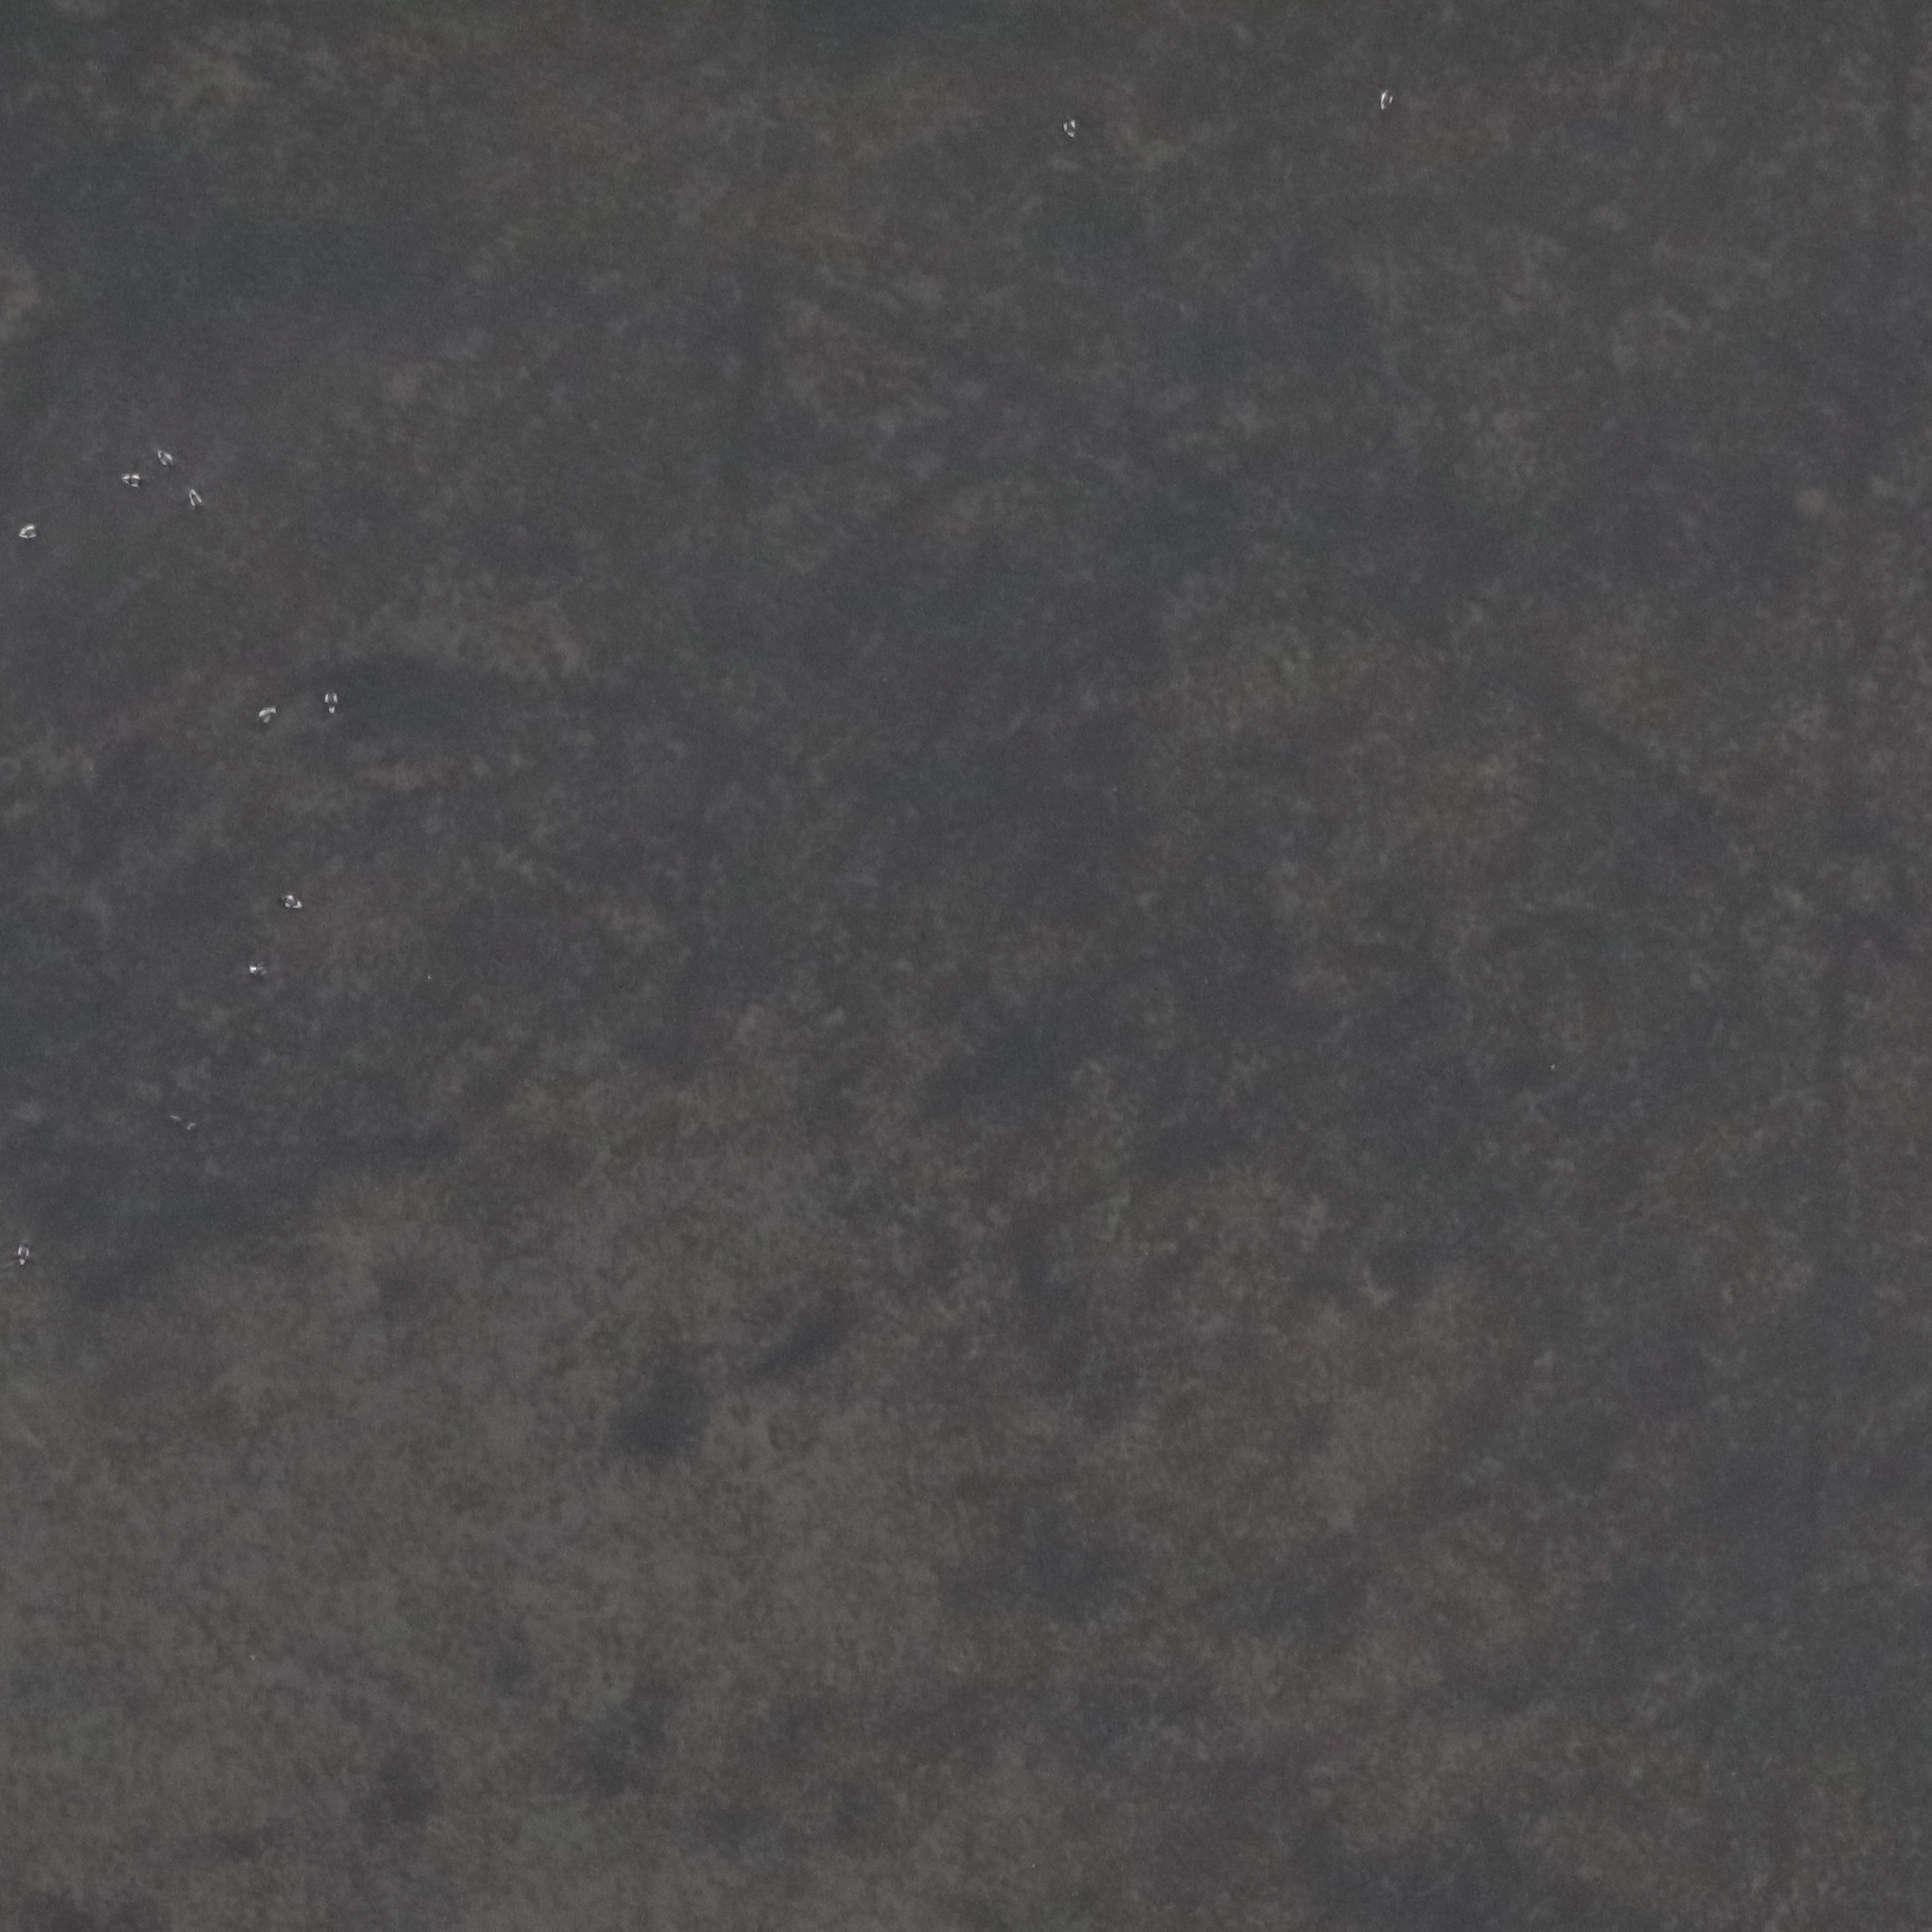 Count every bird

13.